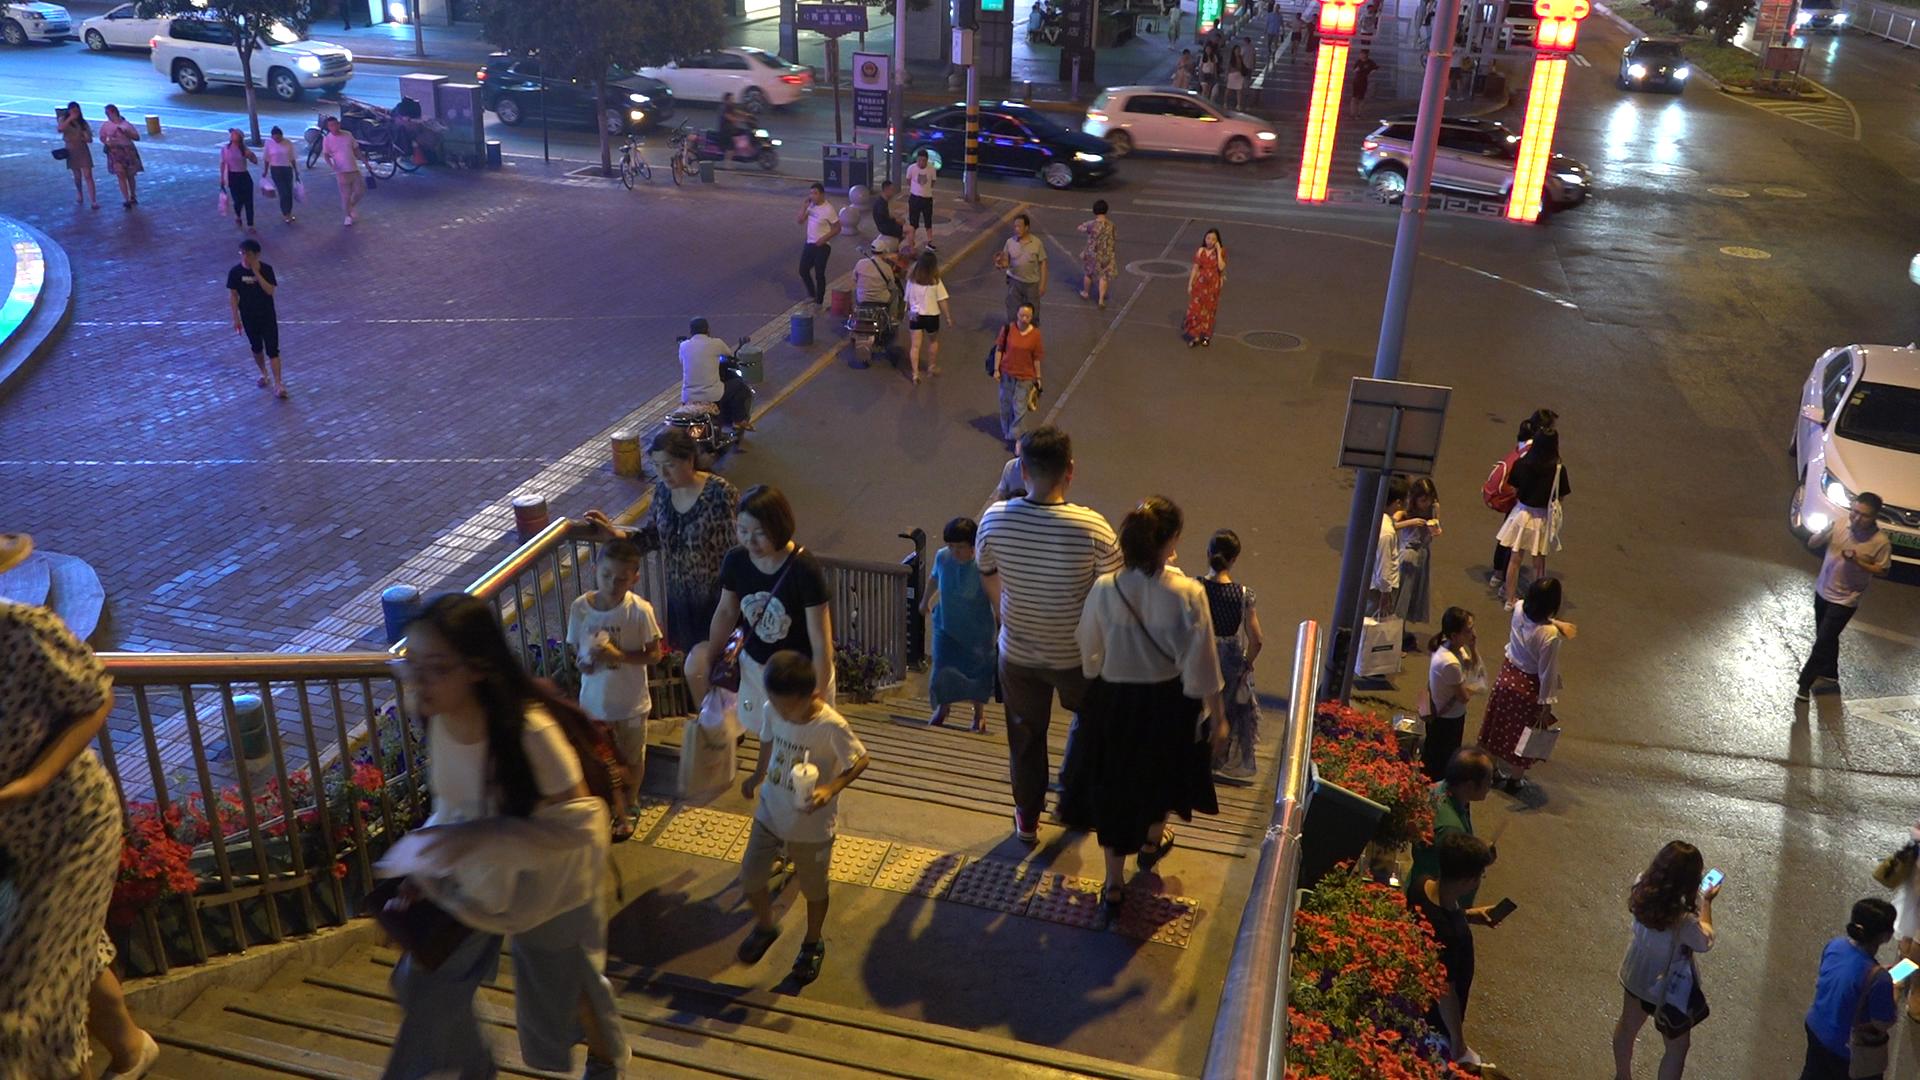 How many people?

47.